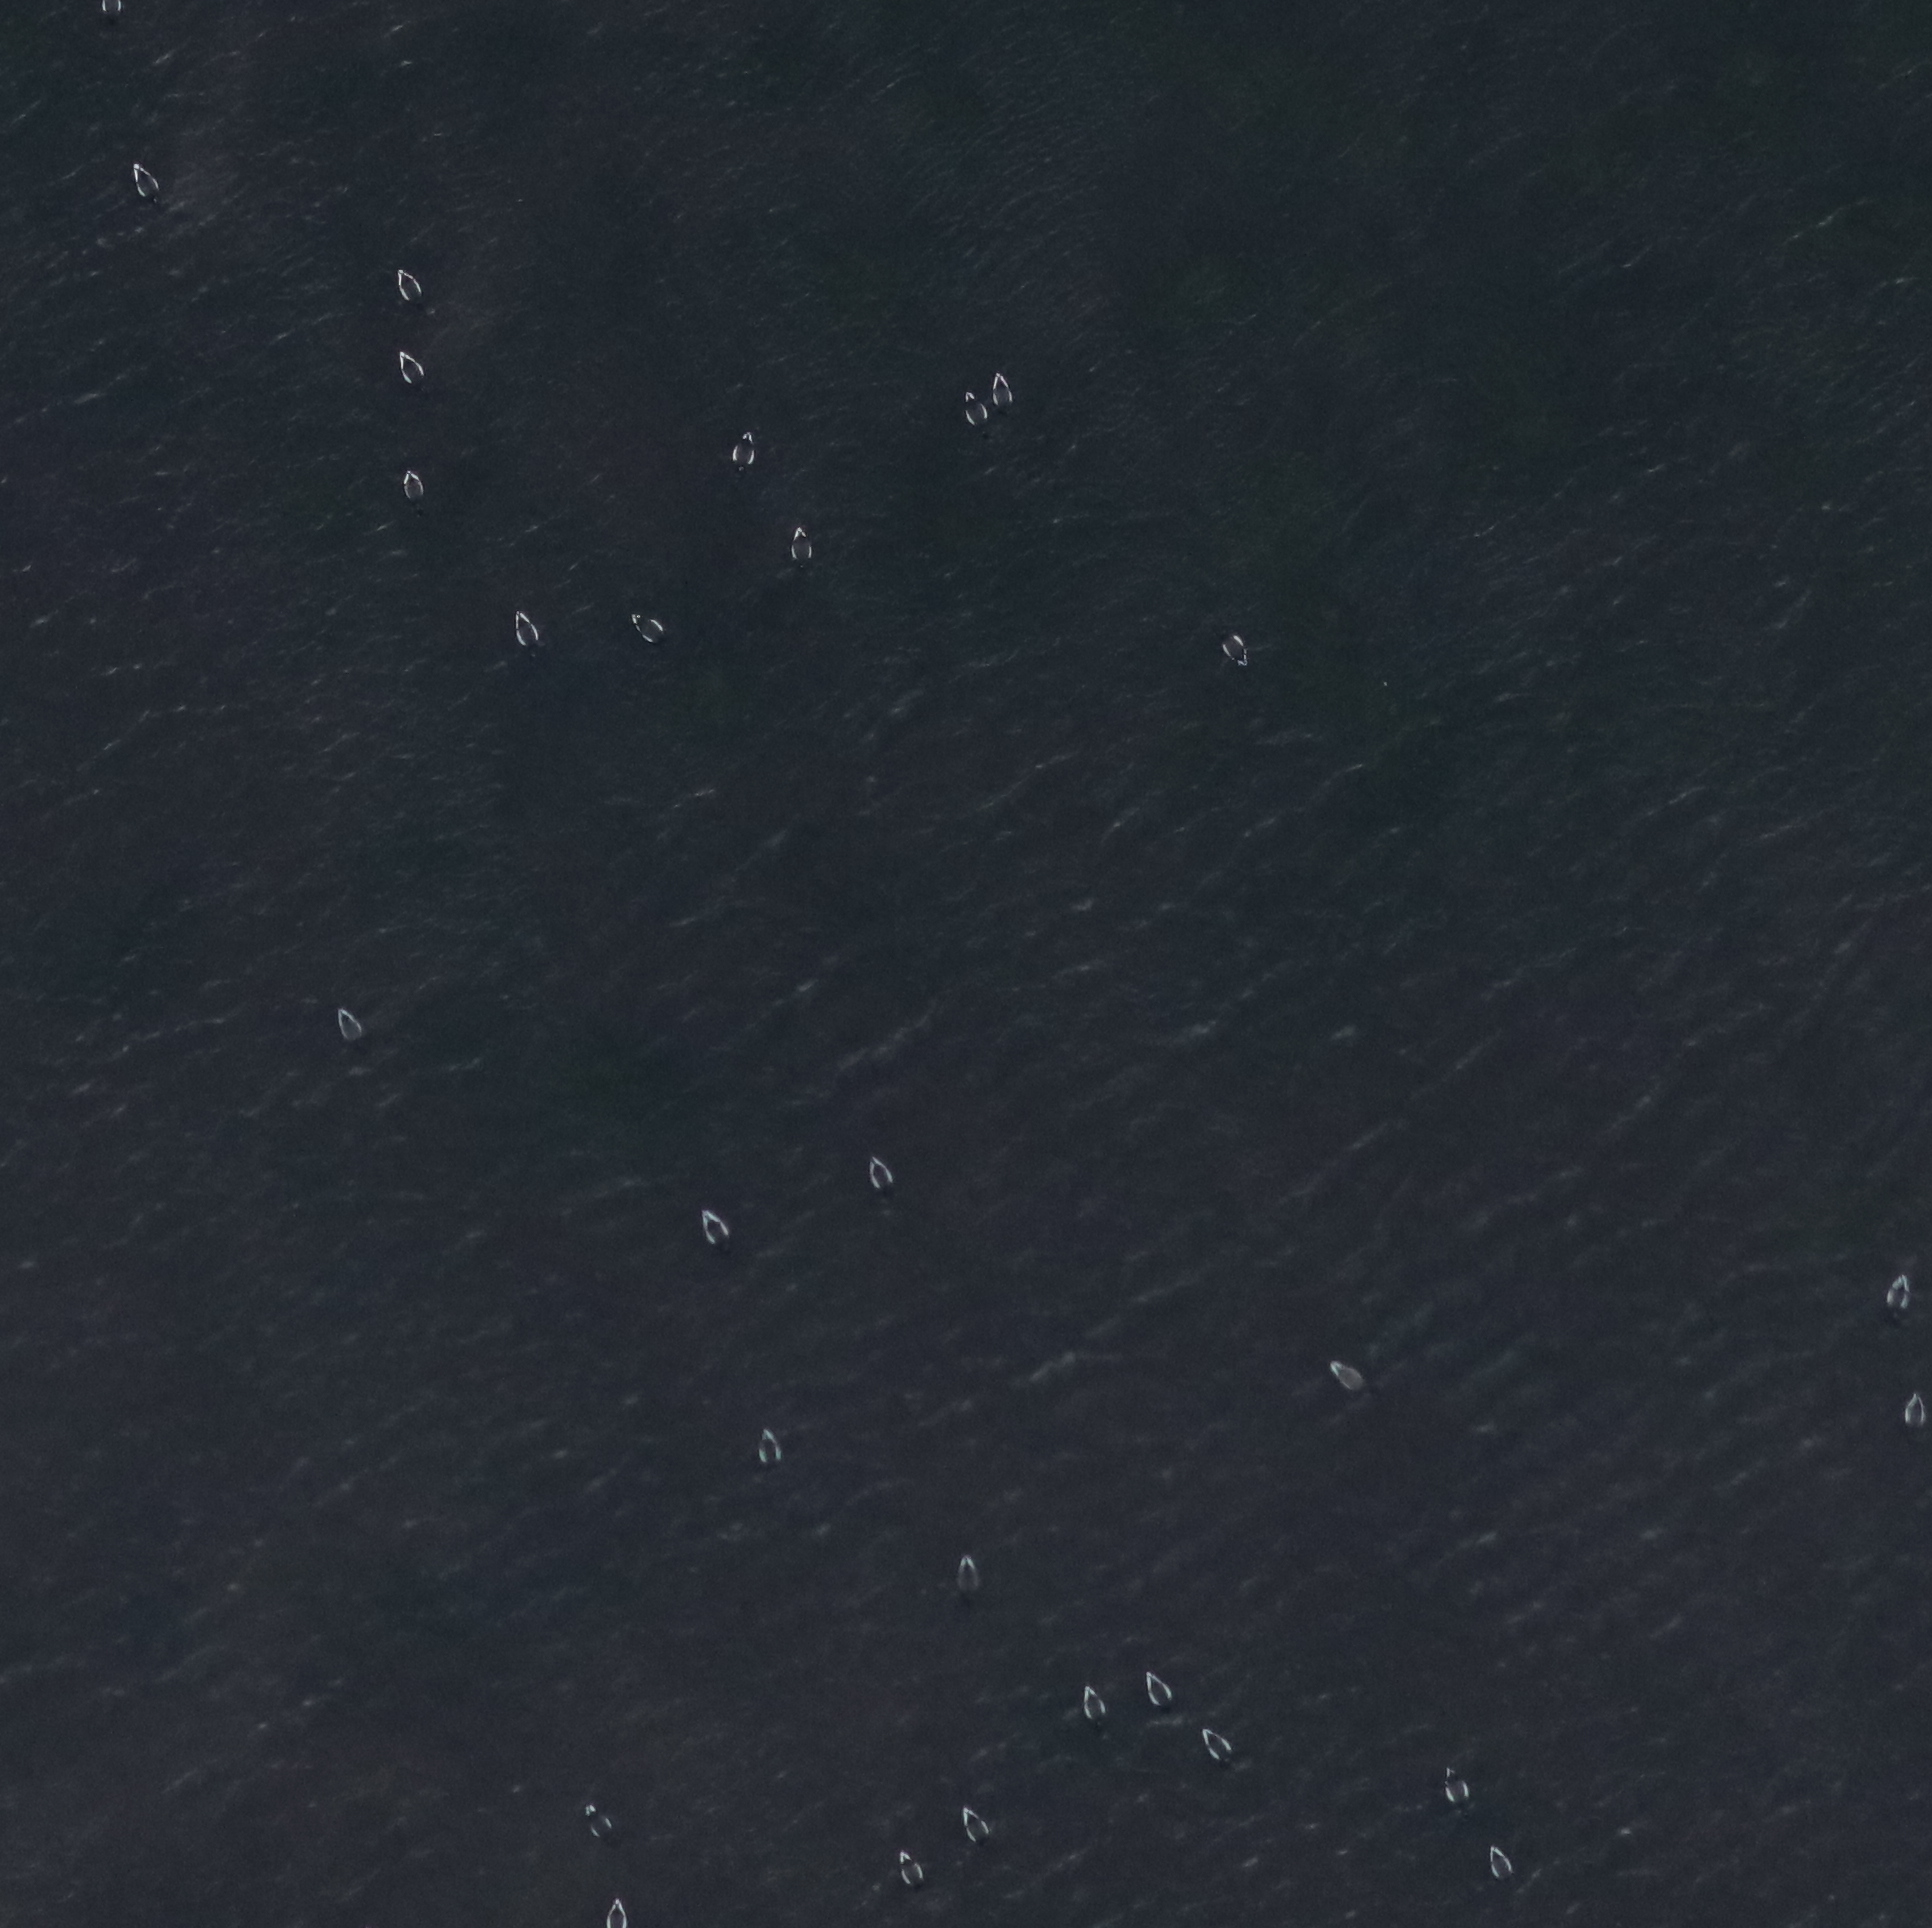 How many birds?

29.